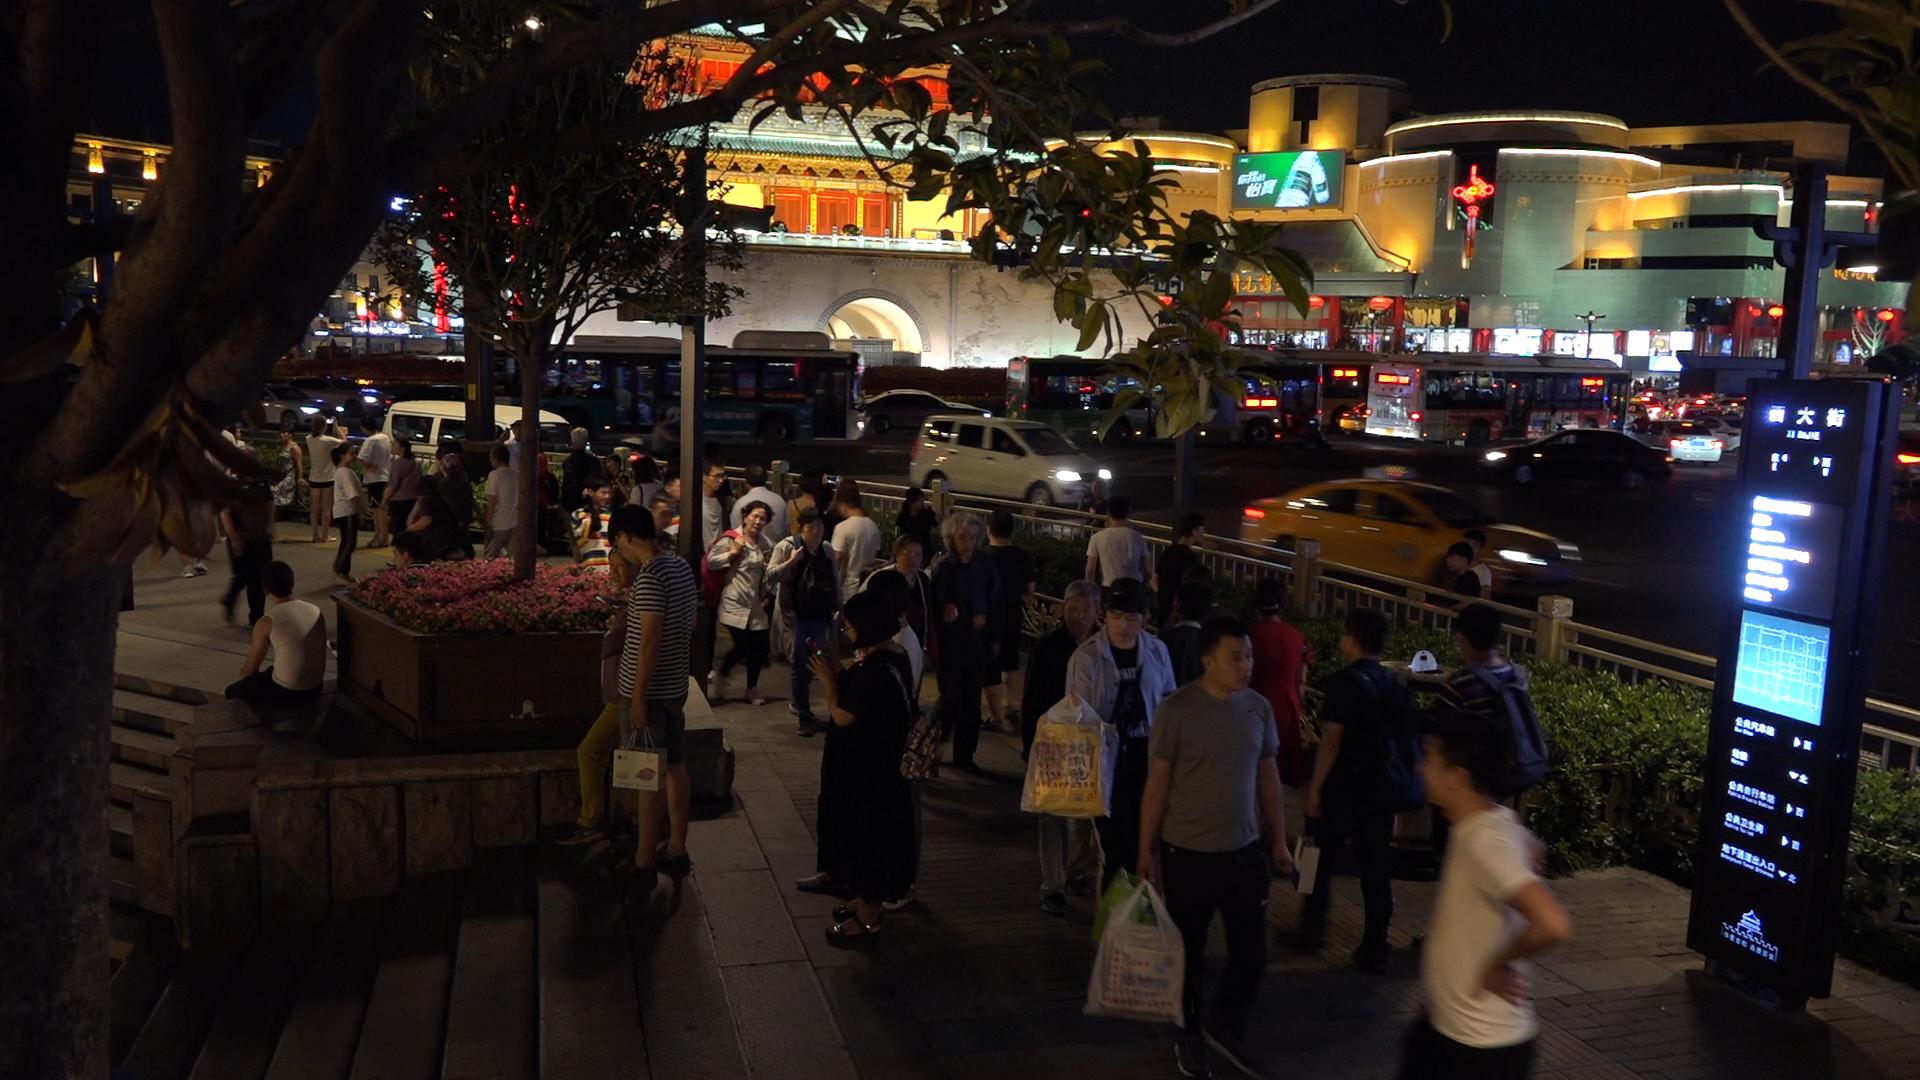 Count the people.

53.